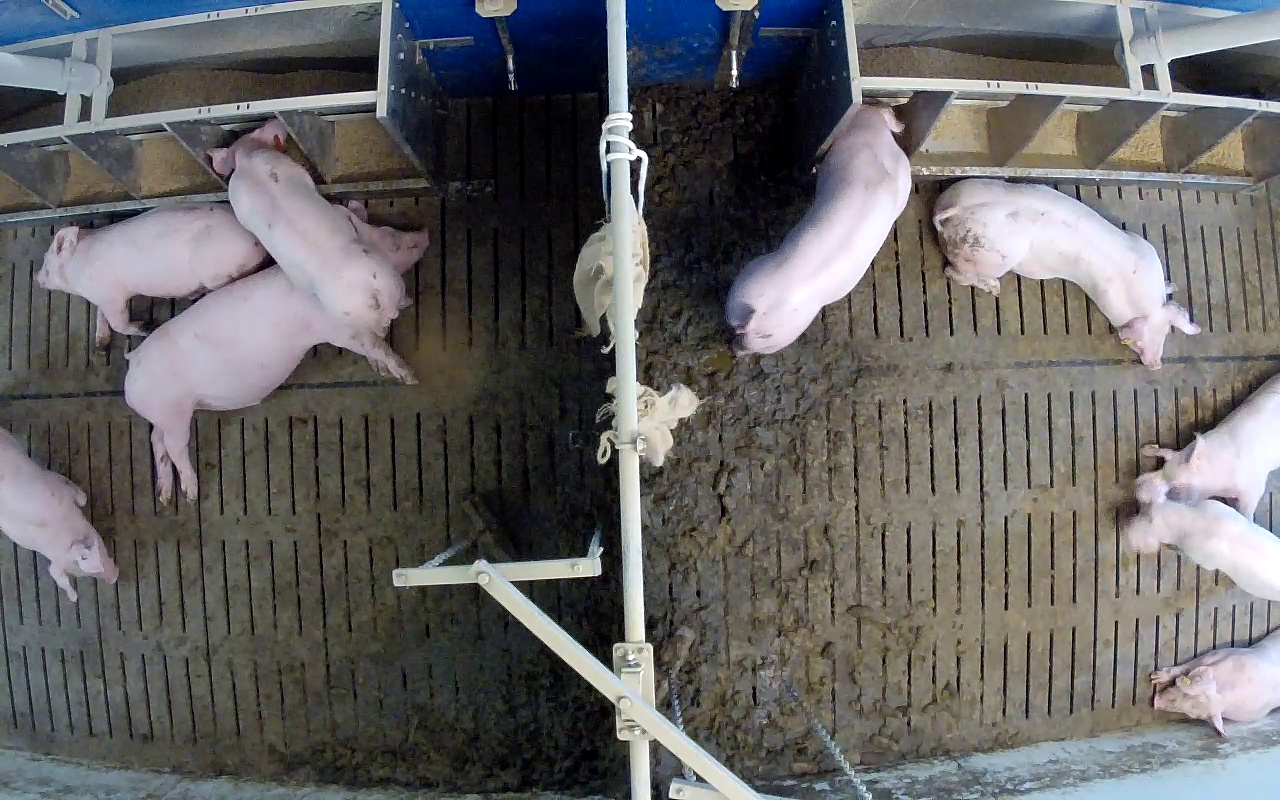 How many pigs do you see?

9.